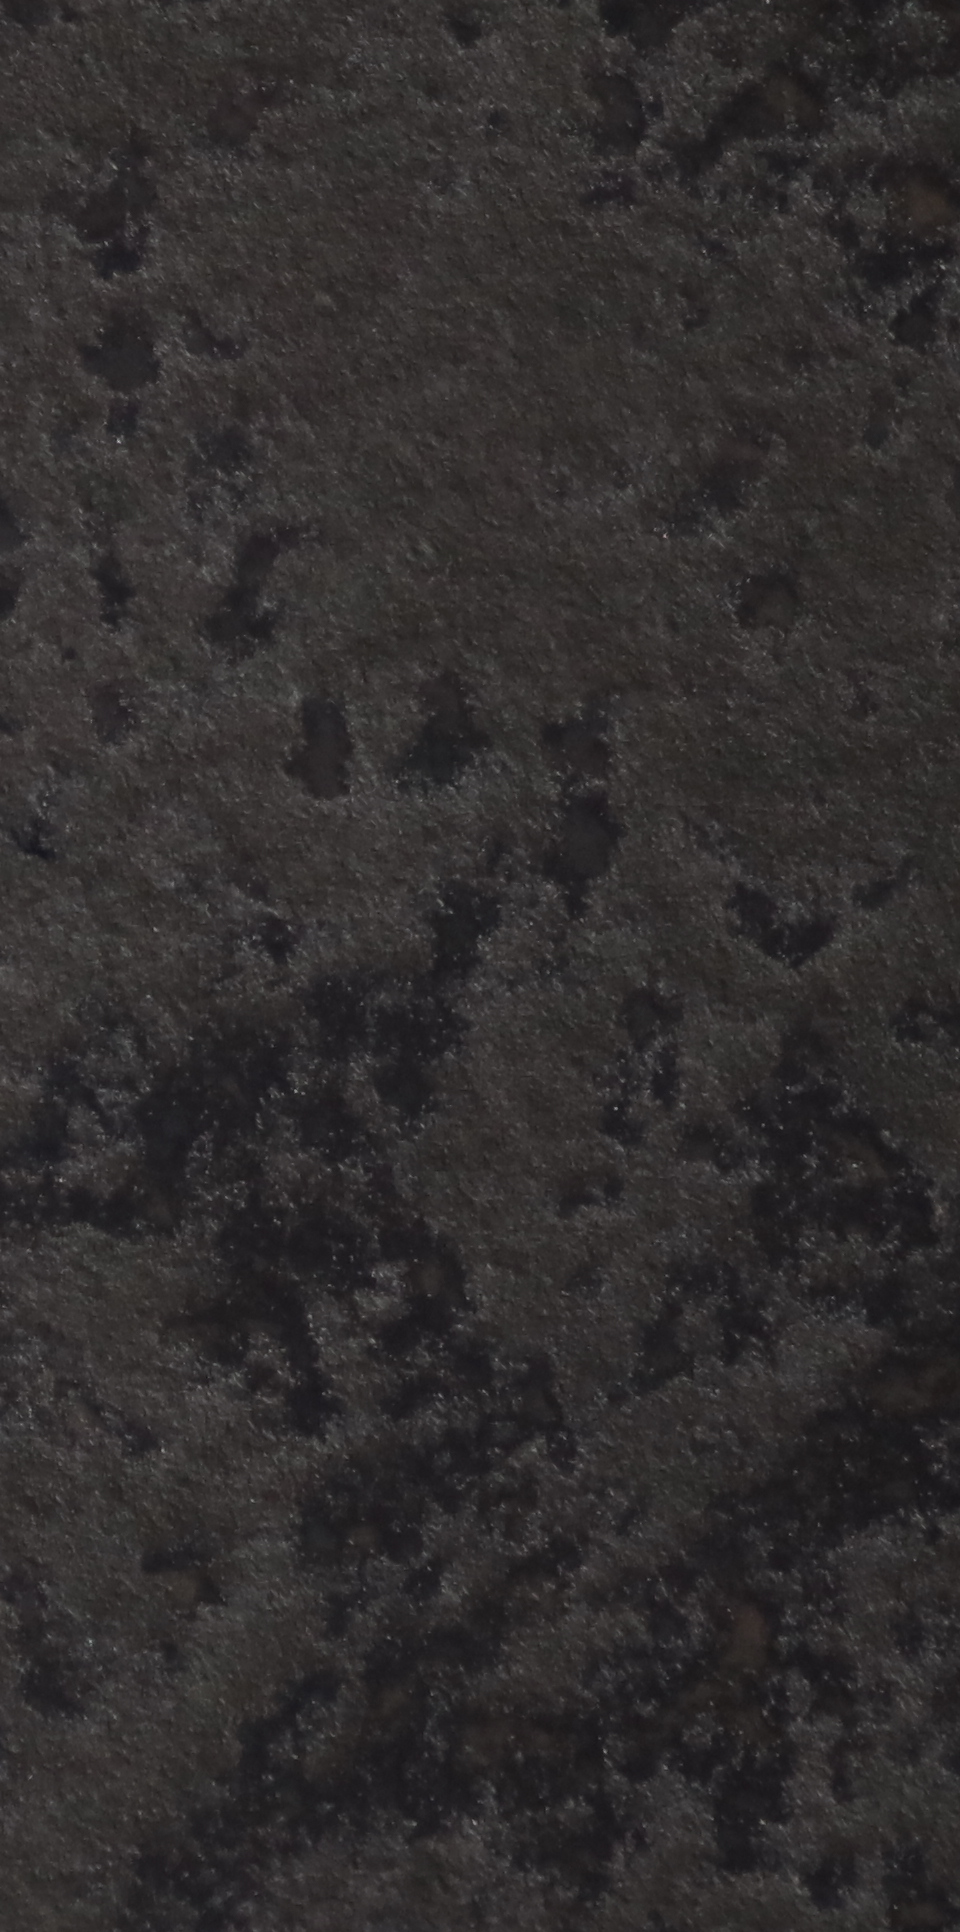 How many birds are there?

0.